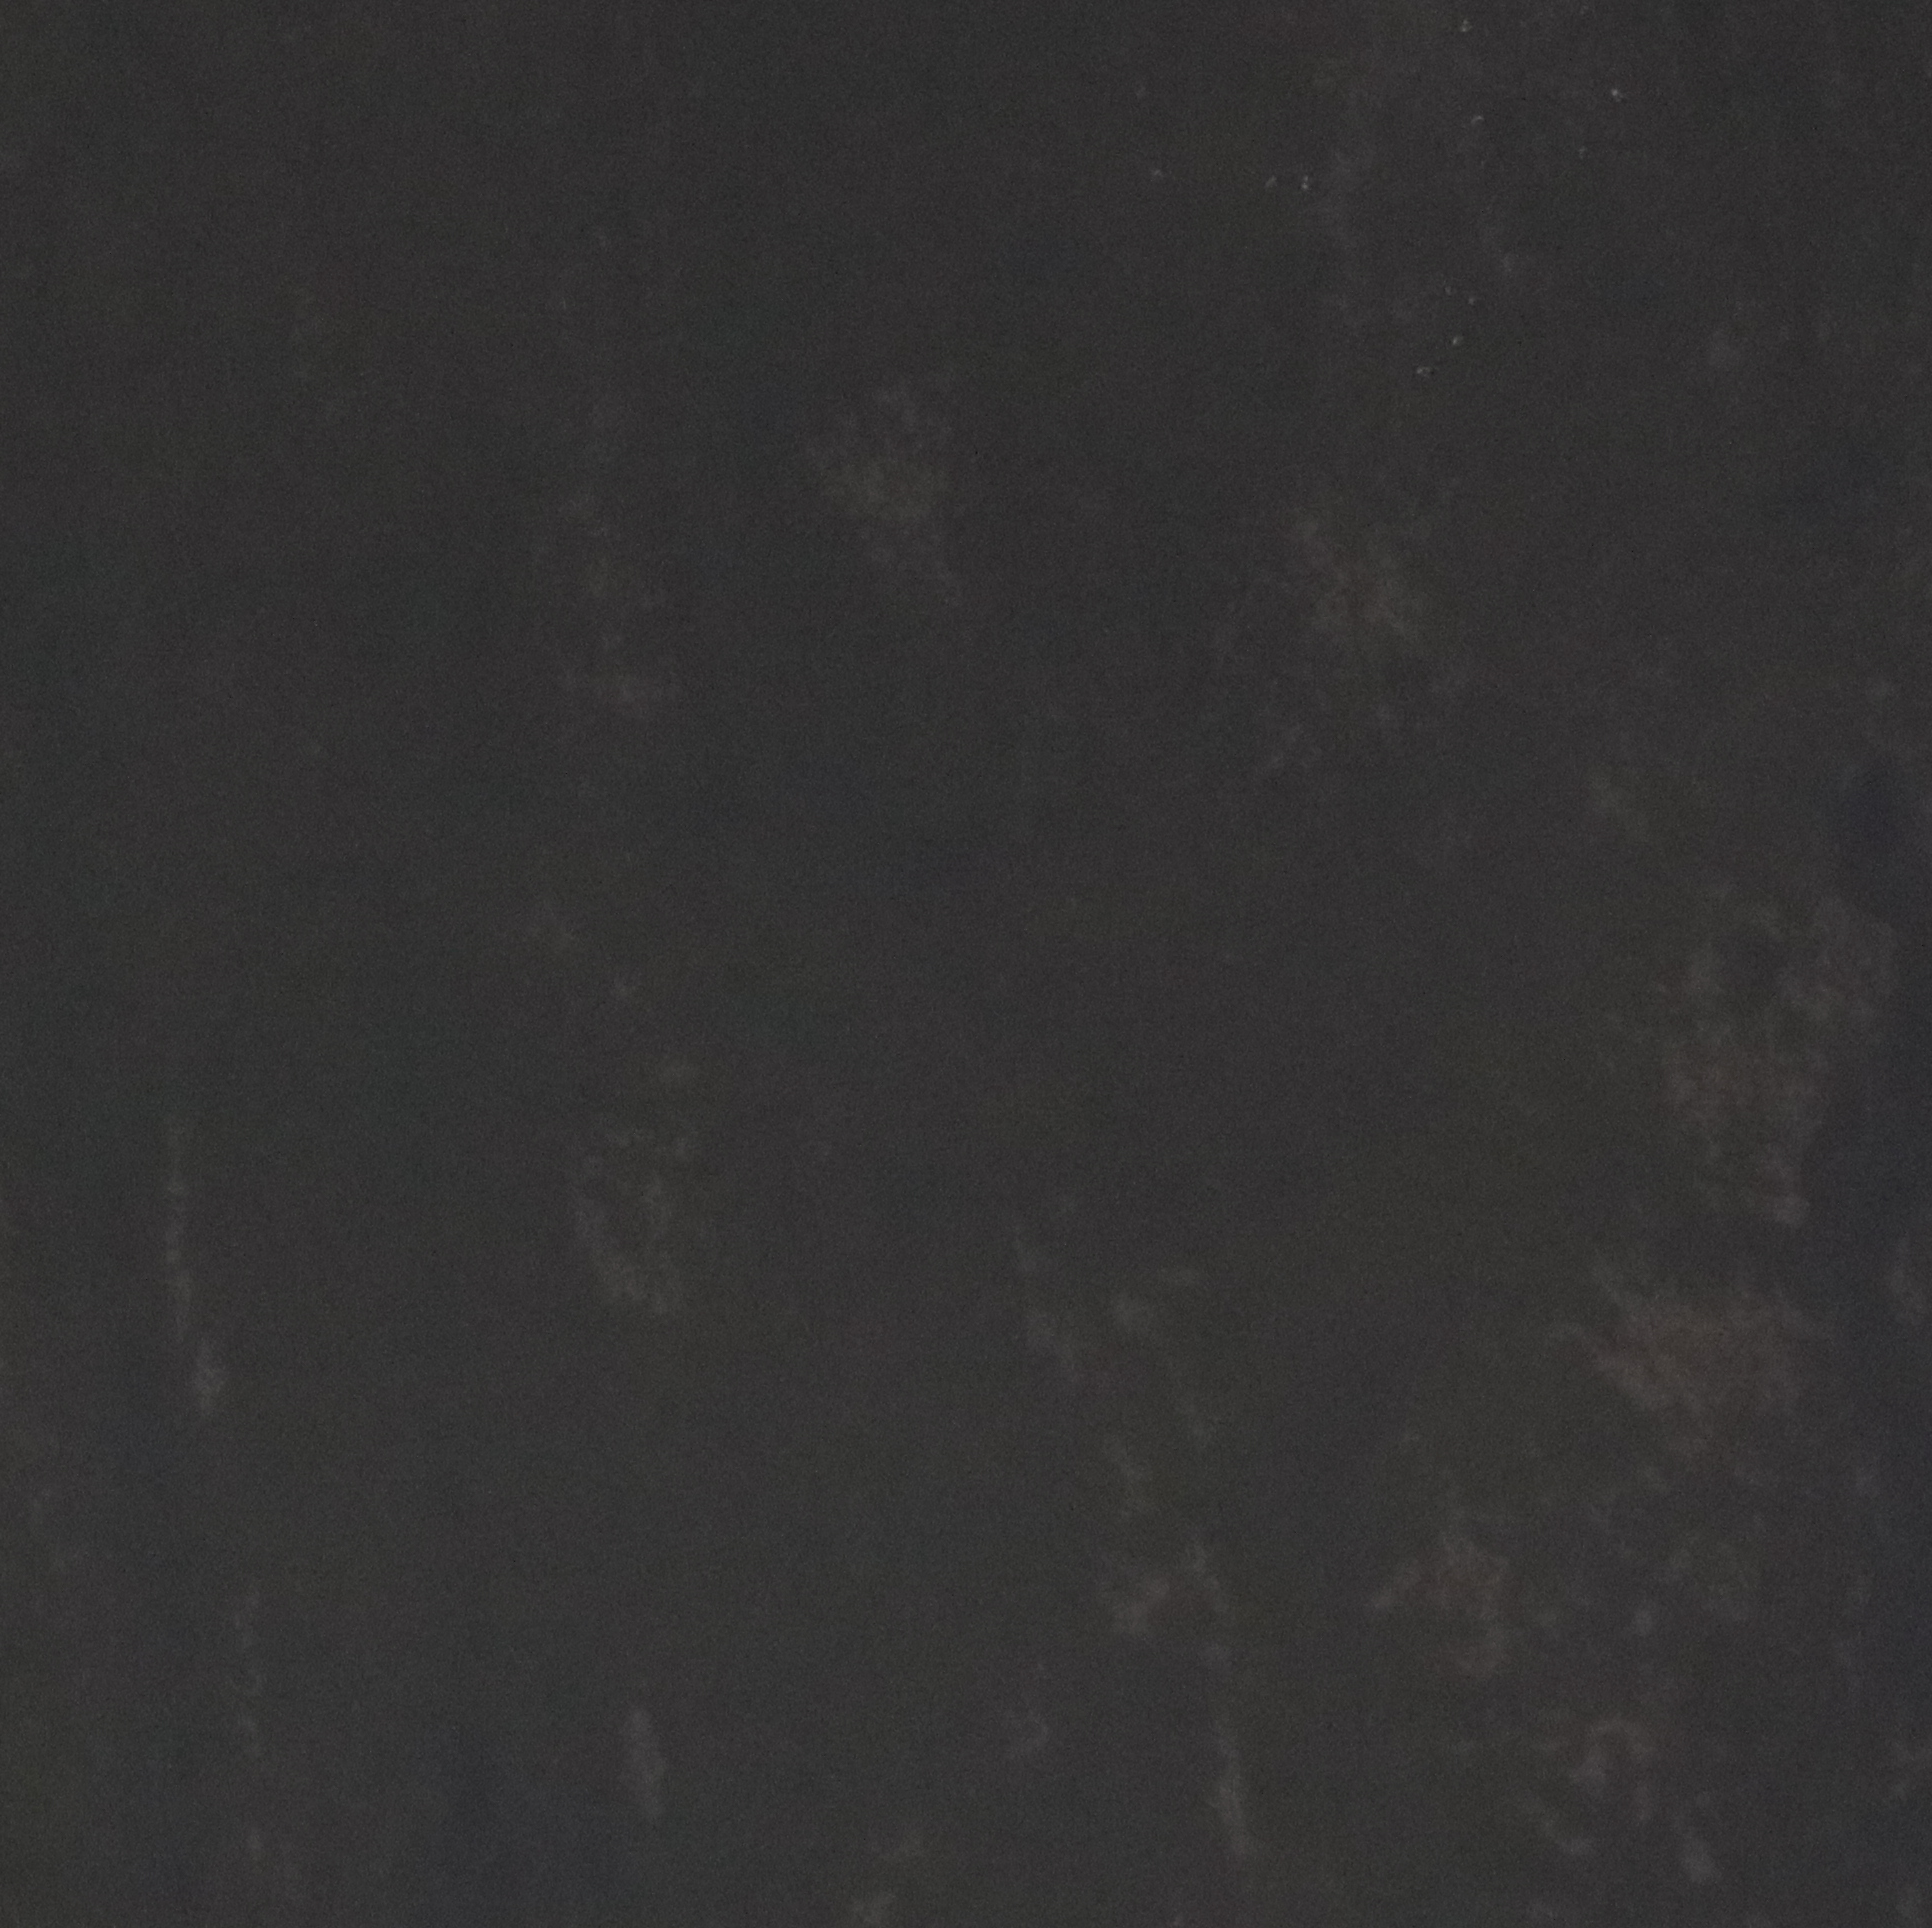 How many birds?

12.